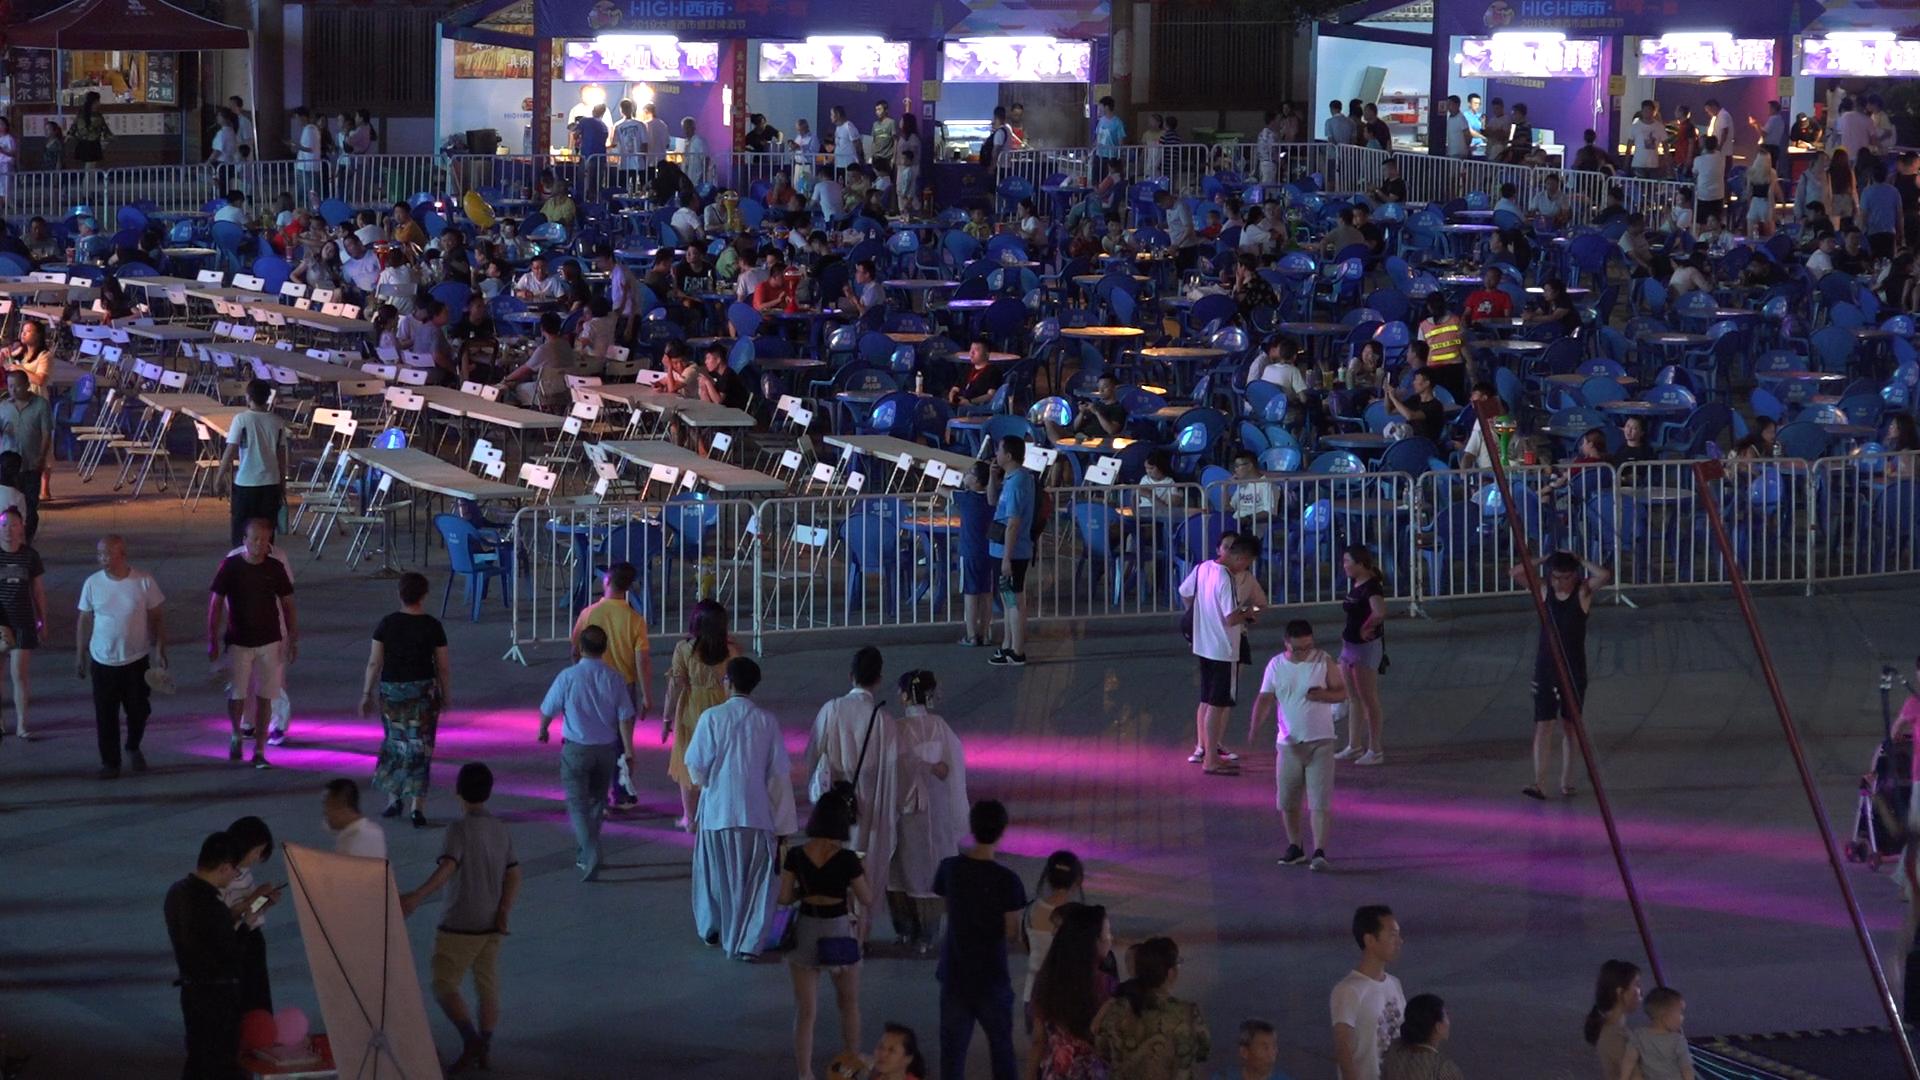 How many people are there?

194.